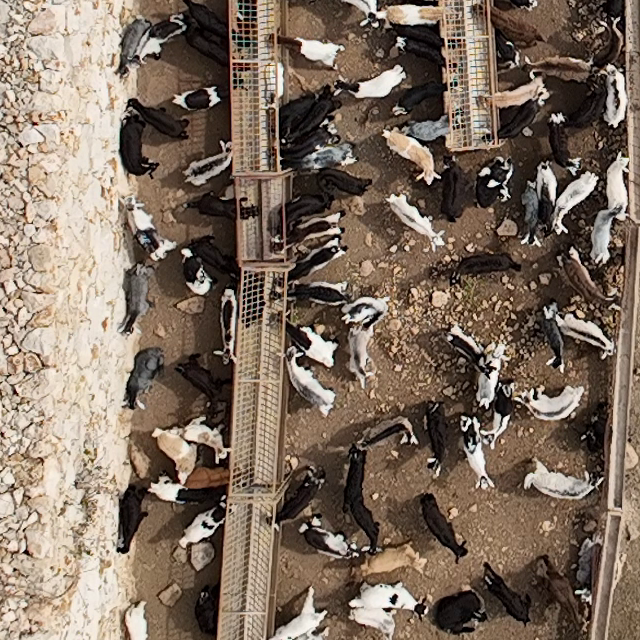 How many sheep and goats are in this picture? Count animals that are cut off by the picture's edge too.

95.